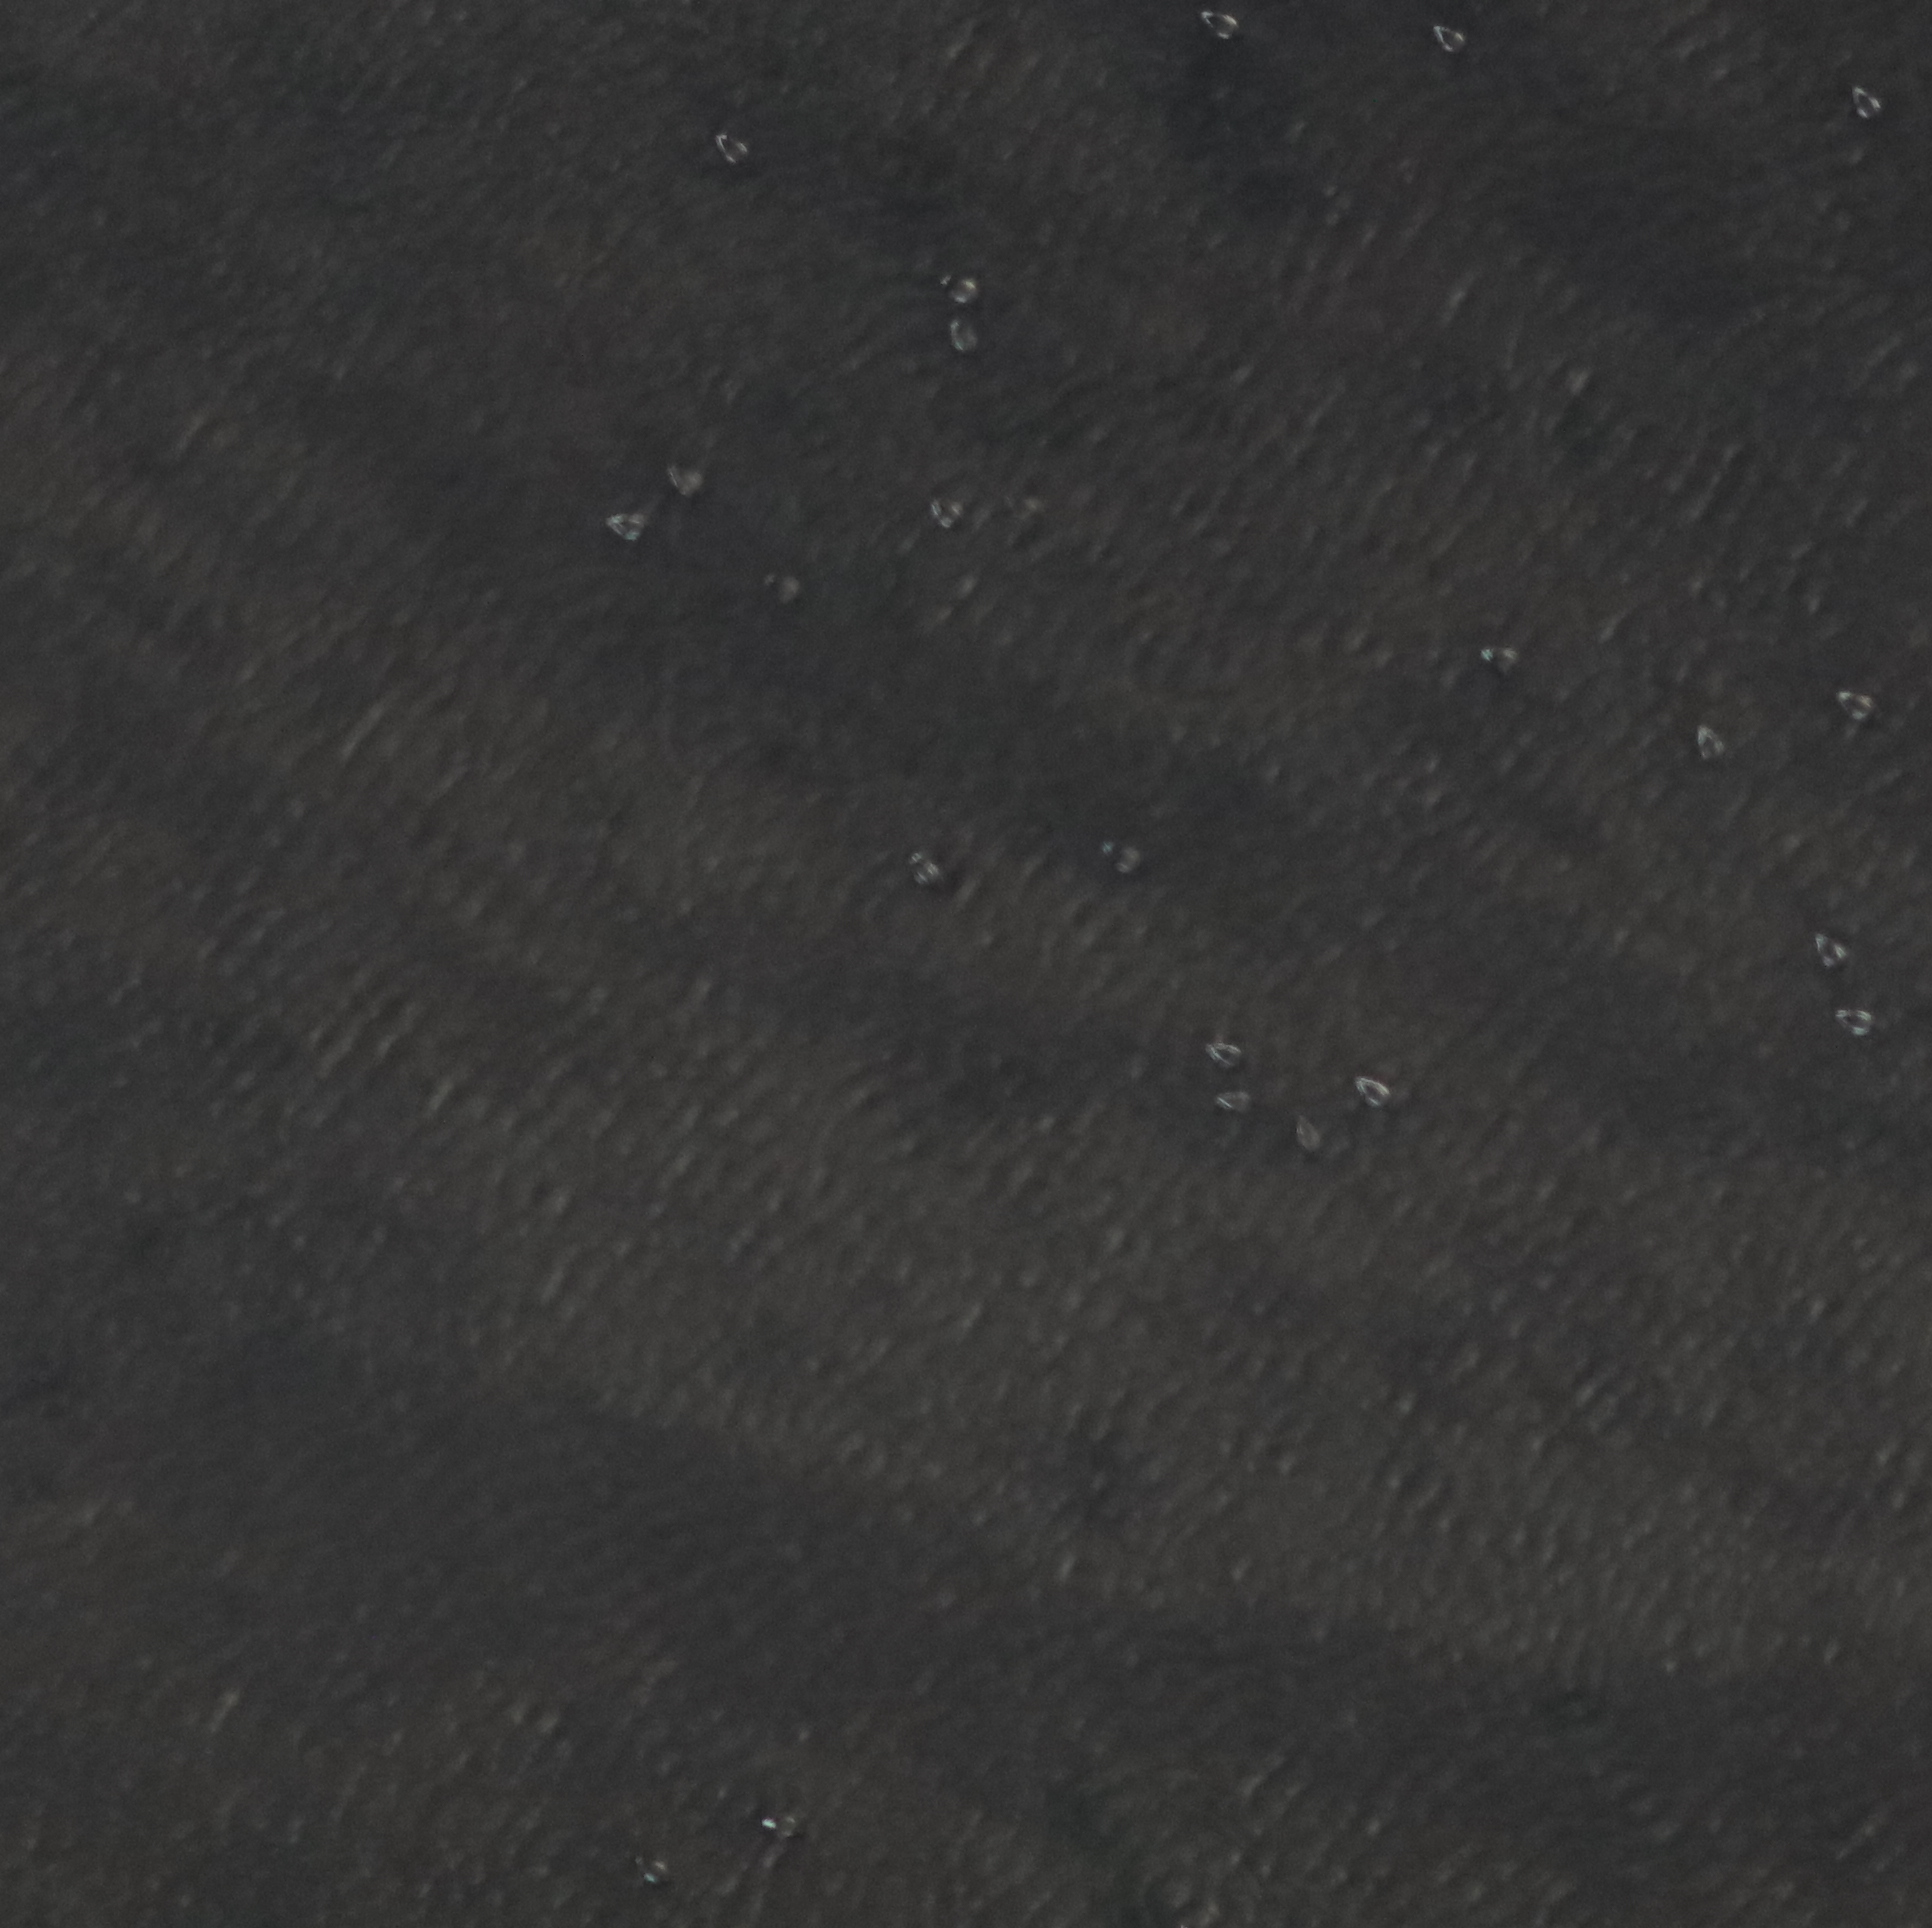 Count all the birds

23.